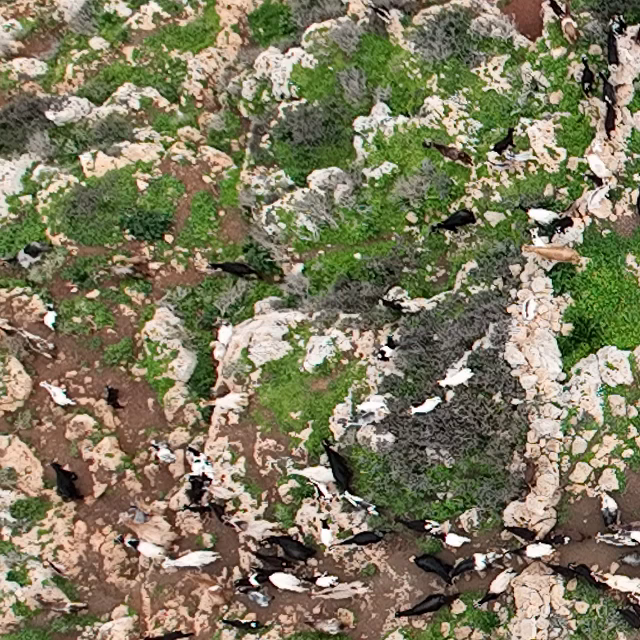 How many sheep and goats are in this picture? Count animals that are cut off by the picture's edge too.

73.